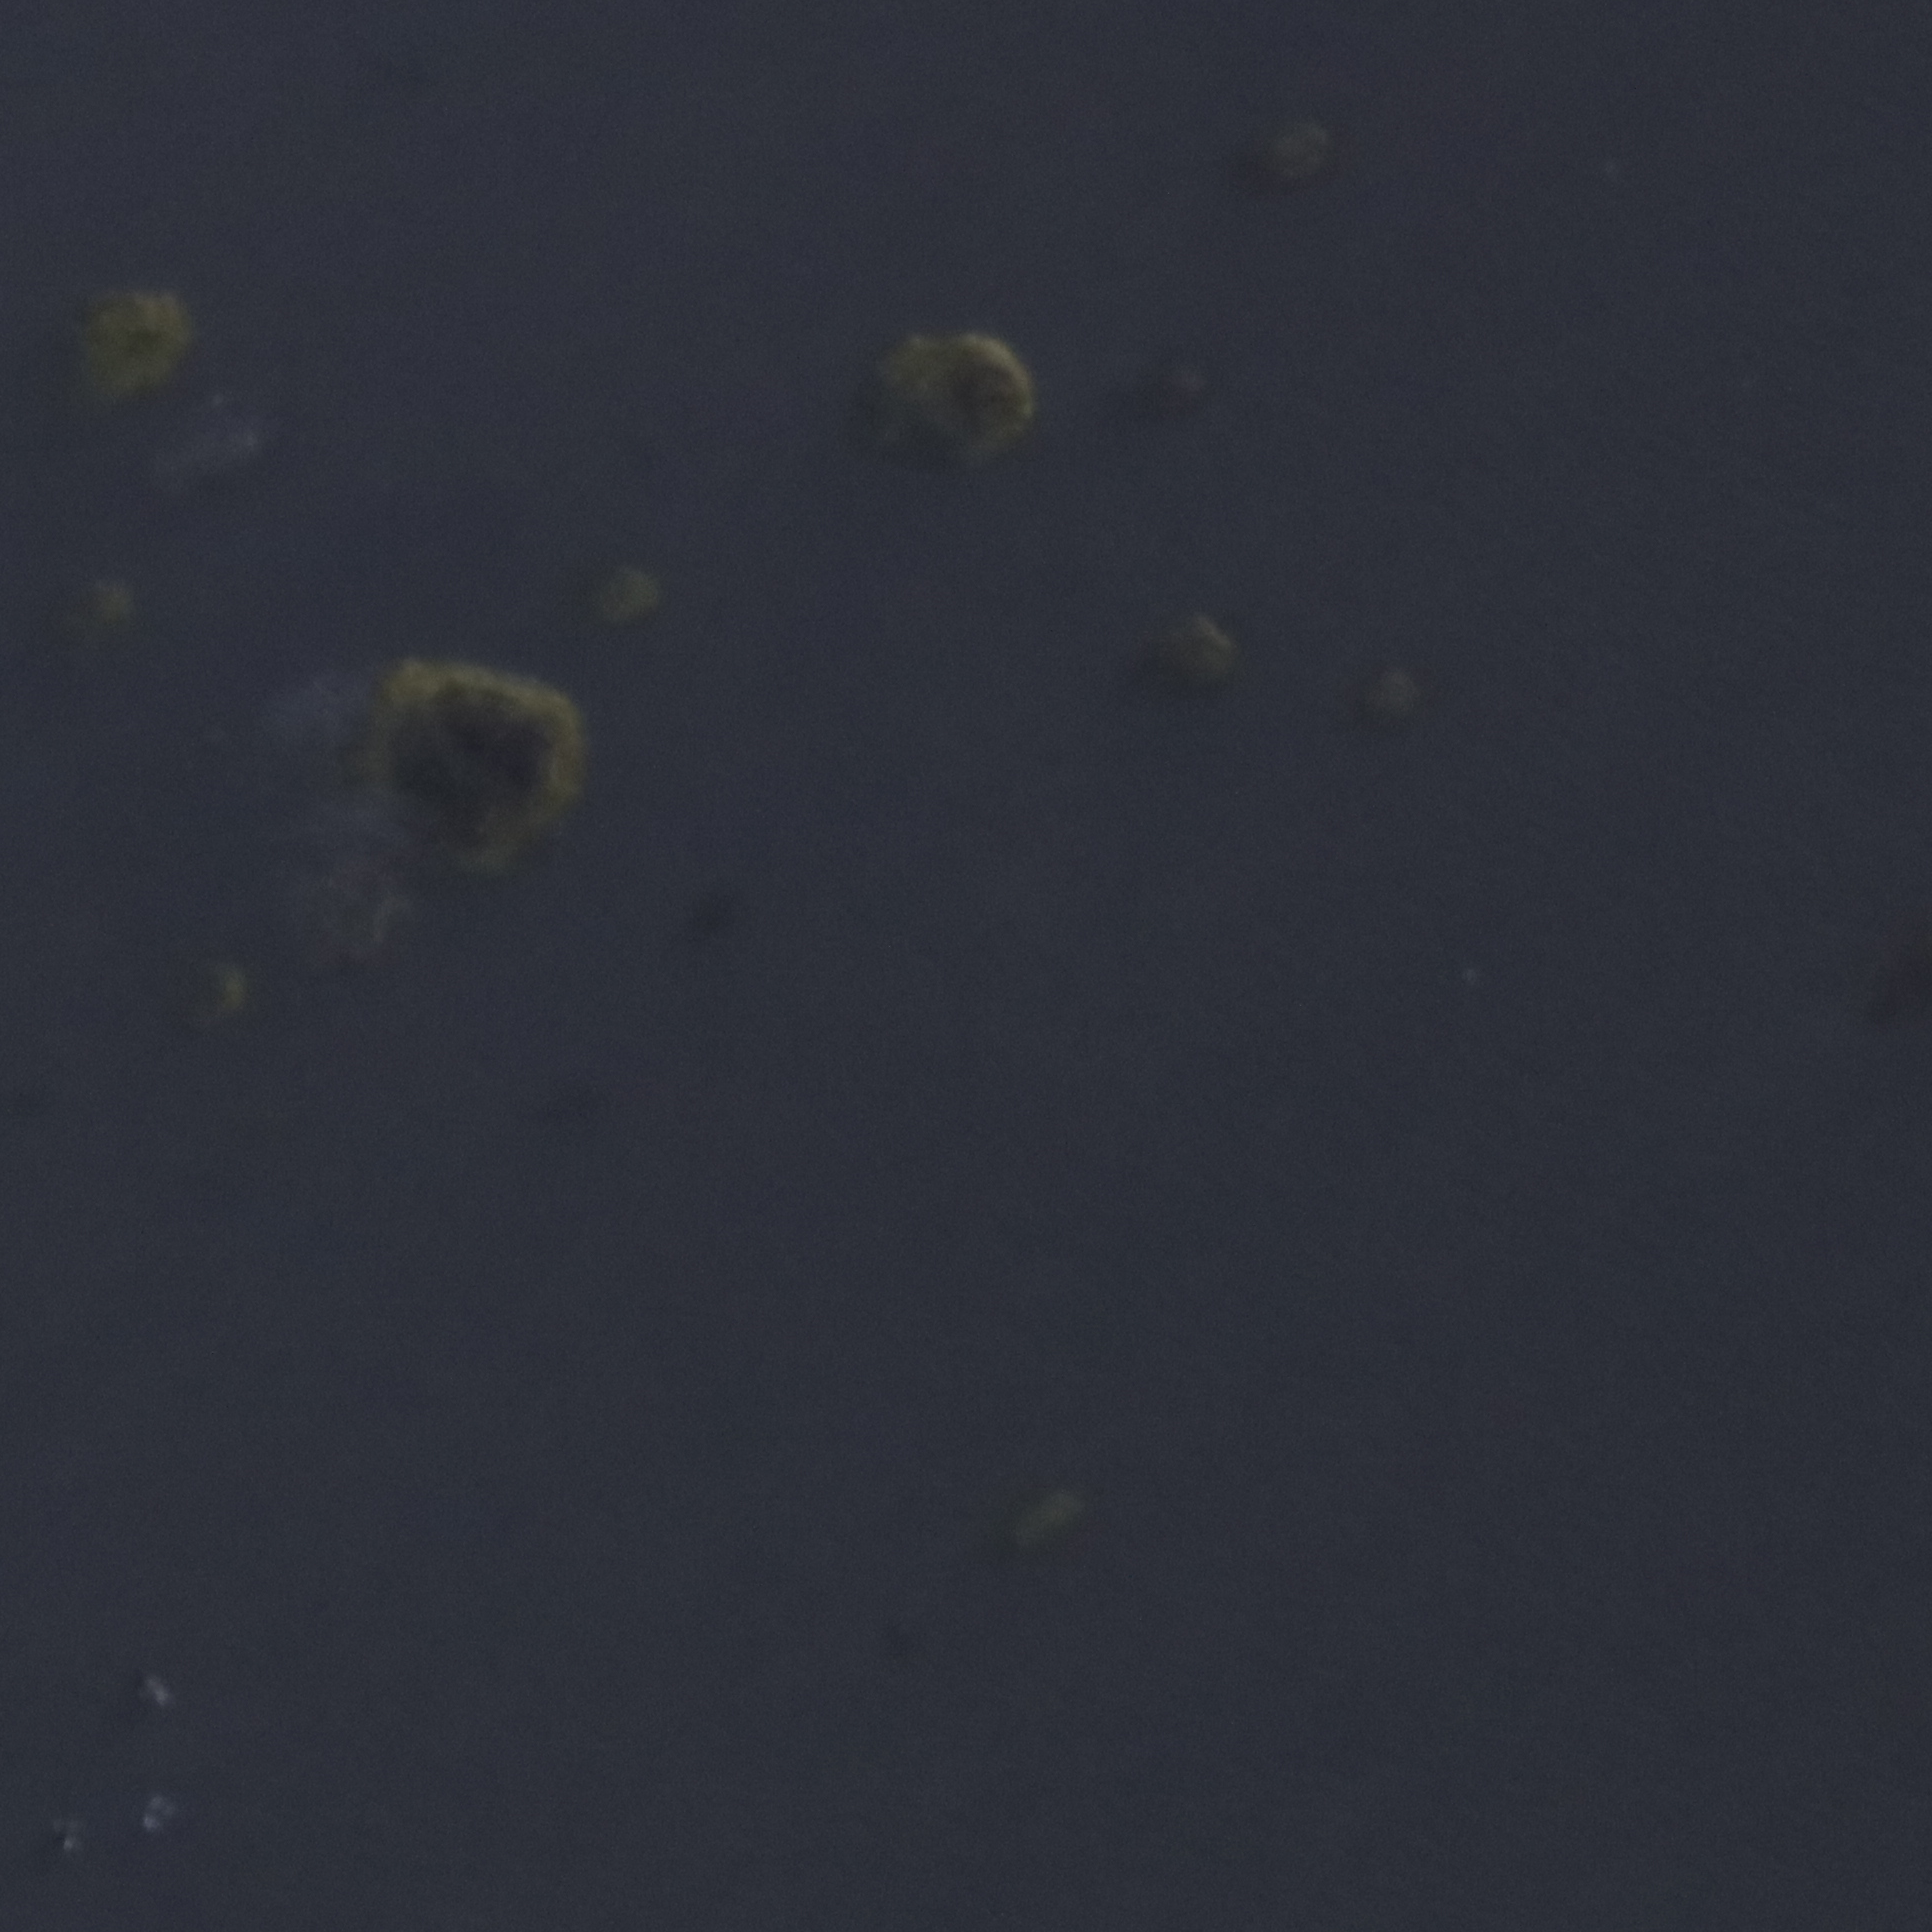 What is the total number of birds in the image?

3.